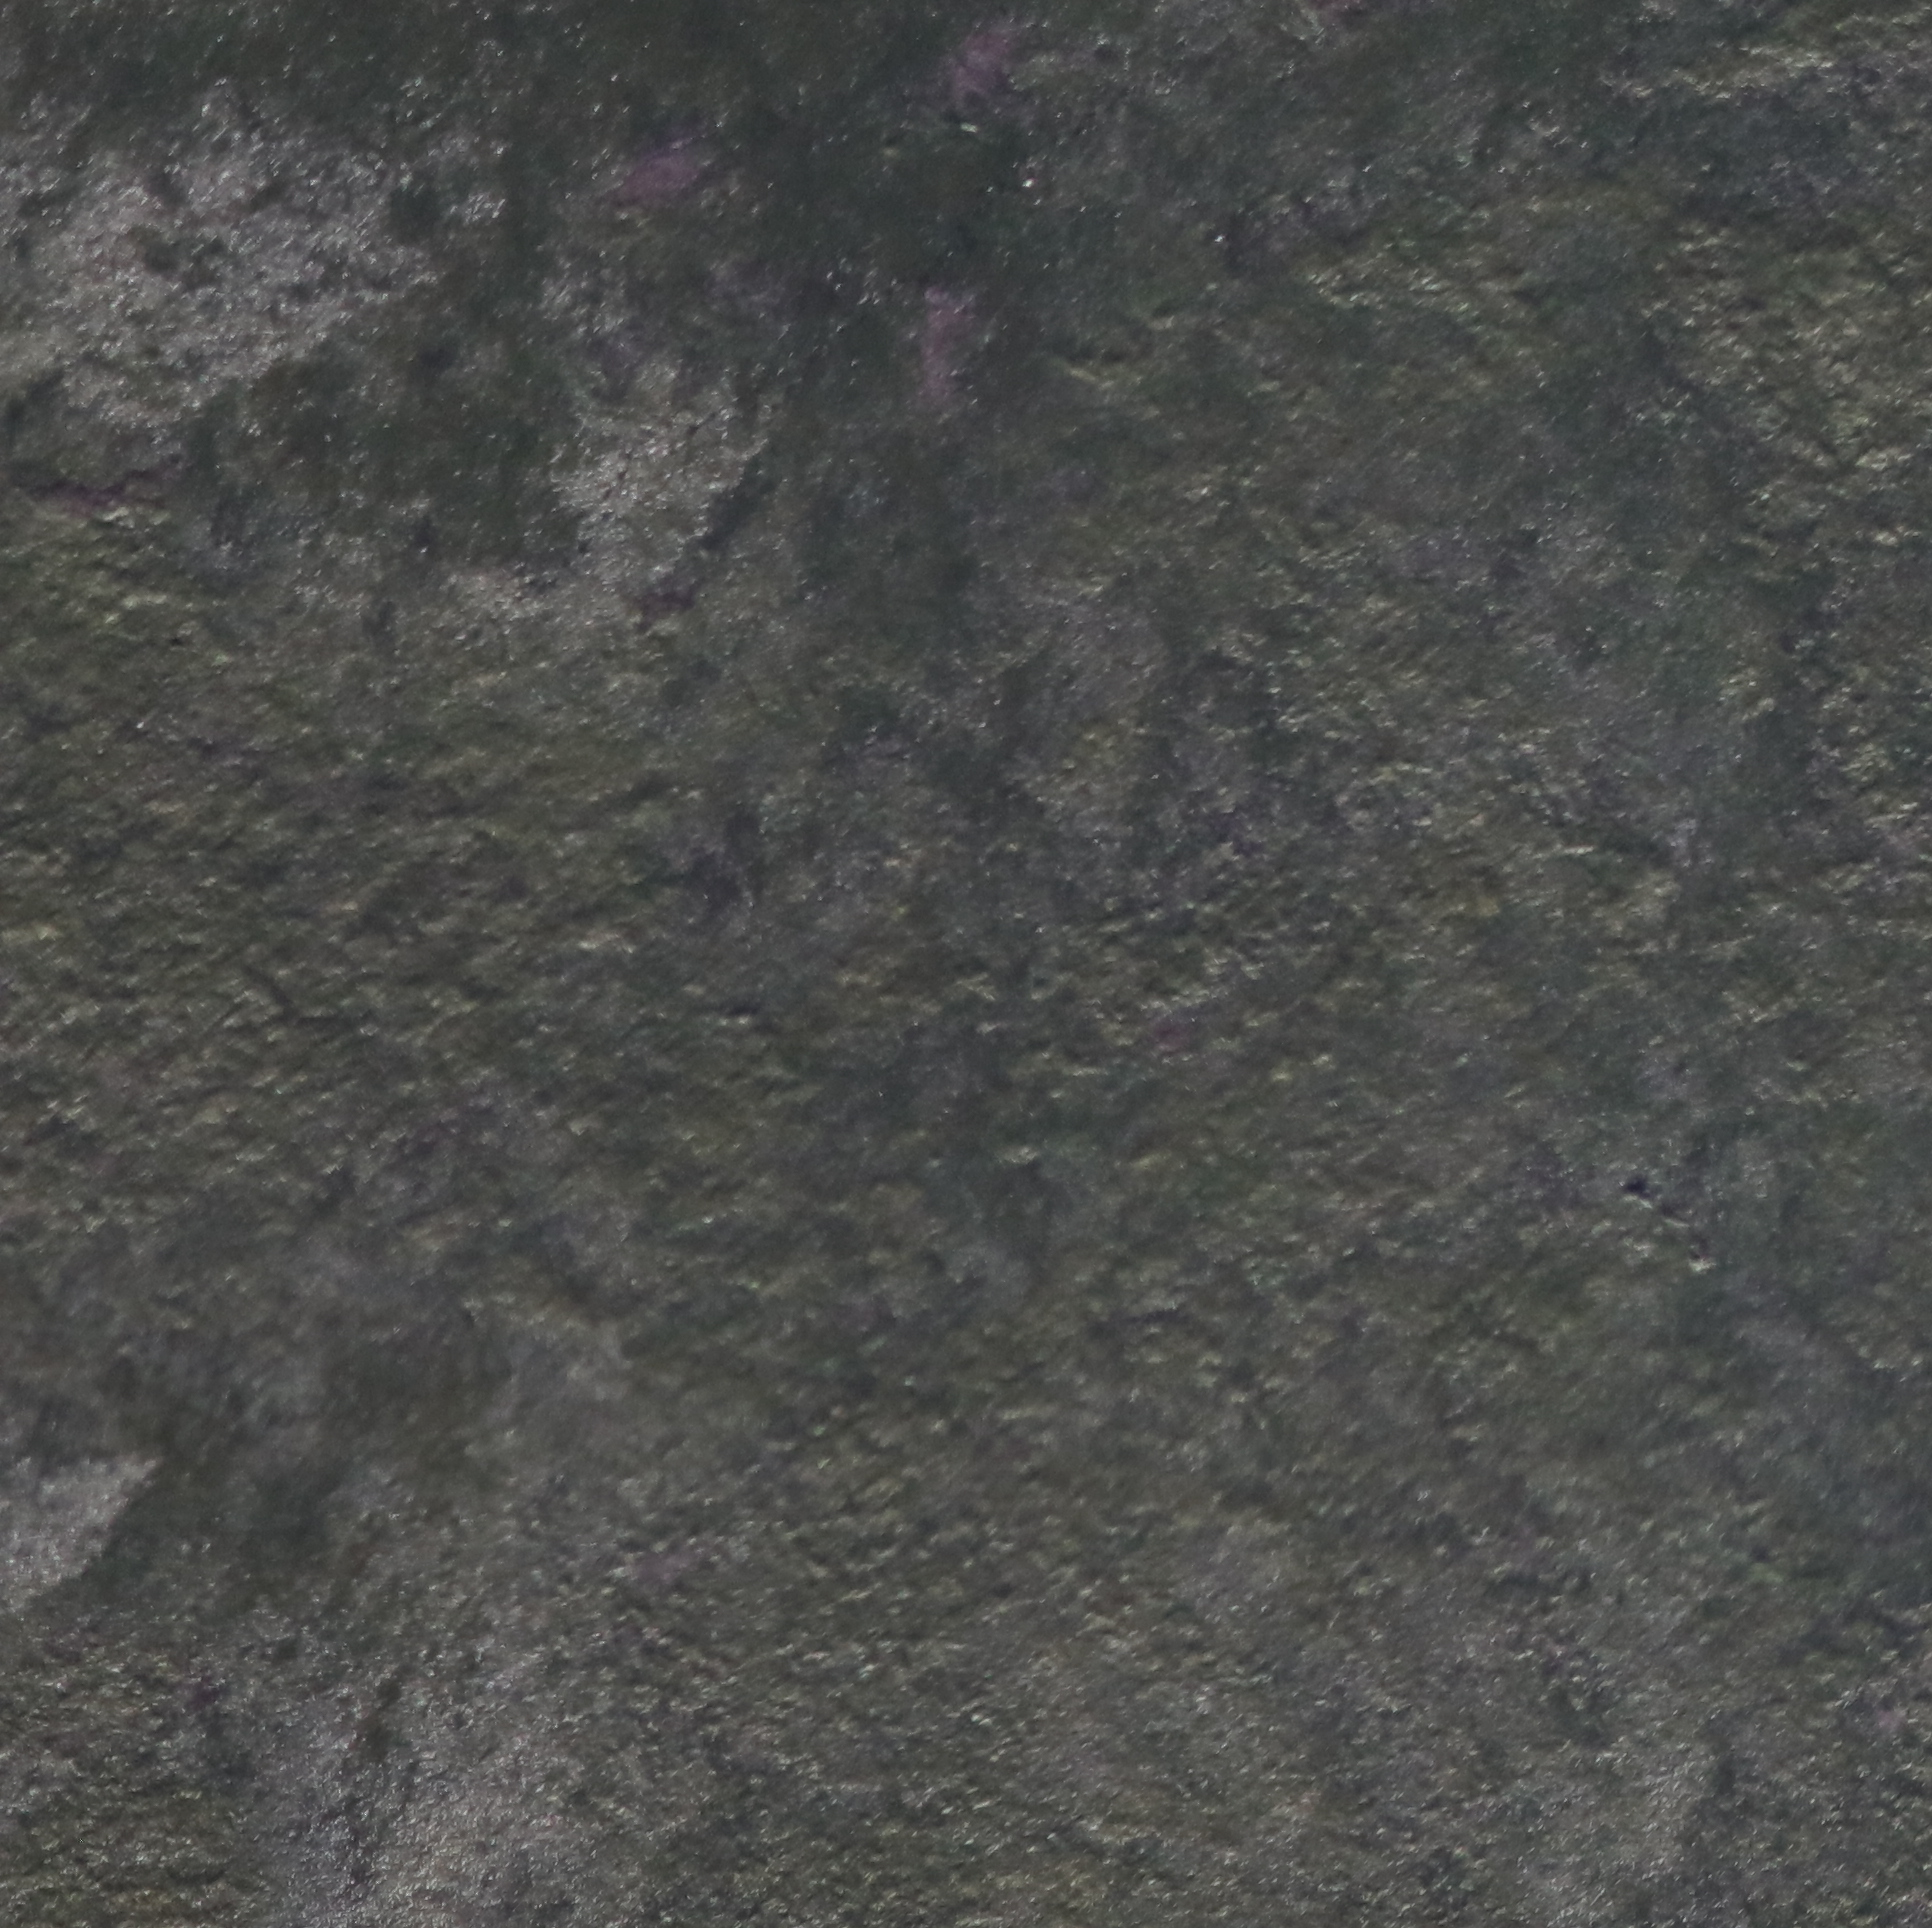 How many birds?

0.